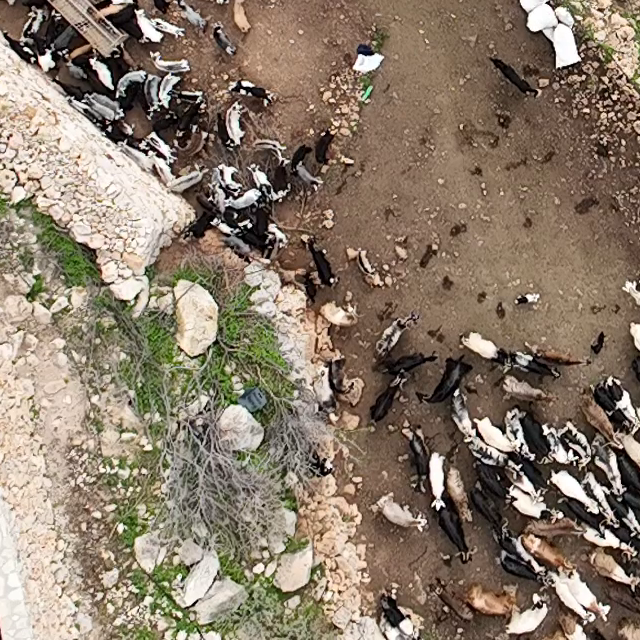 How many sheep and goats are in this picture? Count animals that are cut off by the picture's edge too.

128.